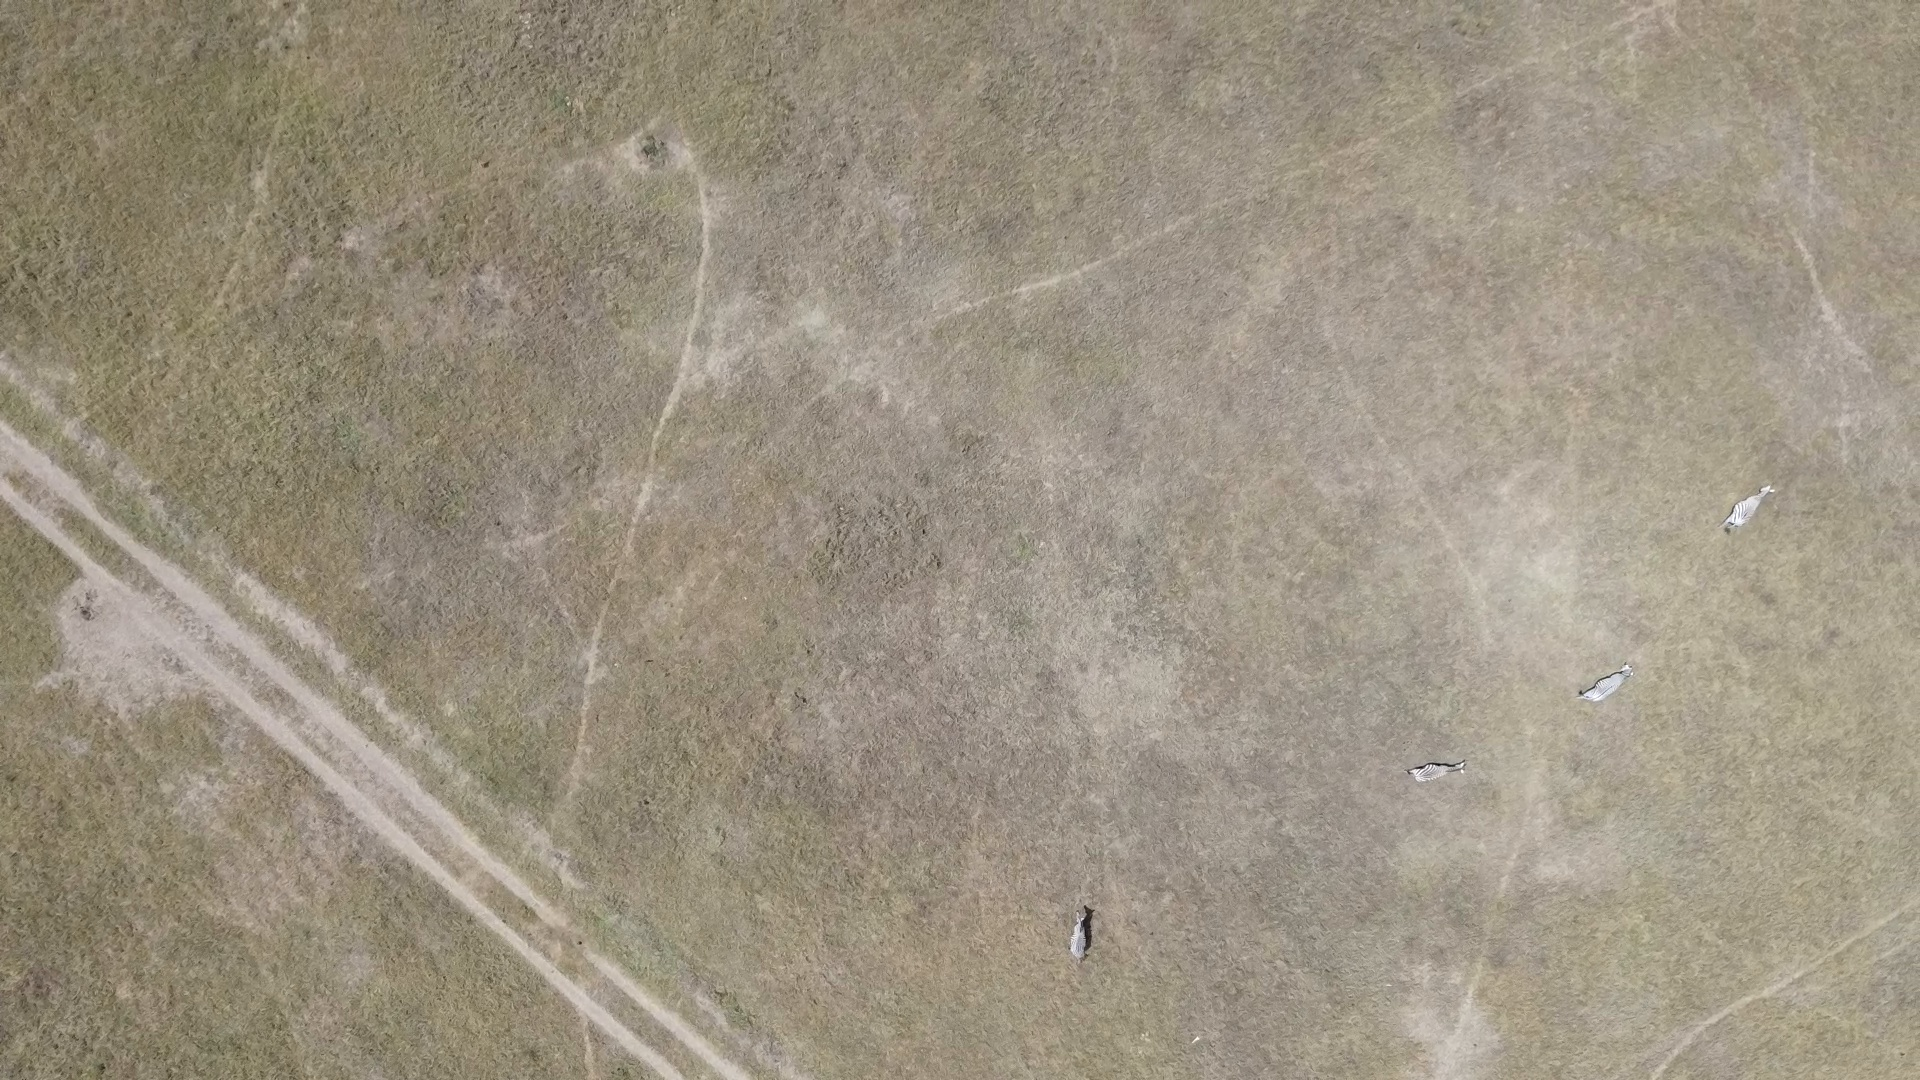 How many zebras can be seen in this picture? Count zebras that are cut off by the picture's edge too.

4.